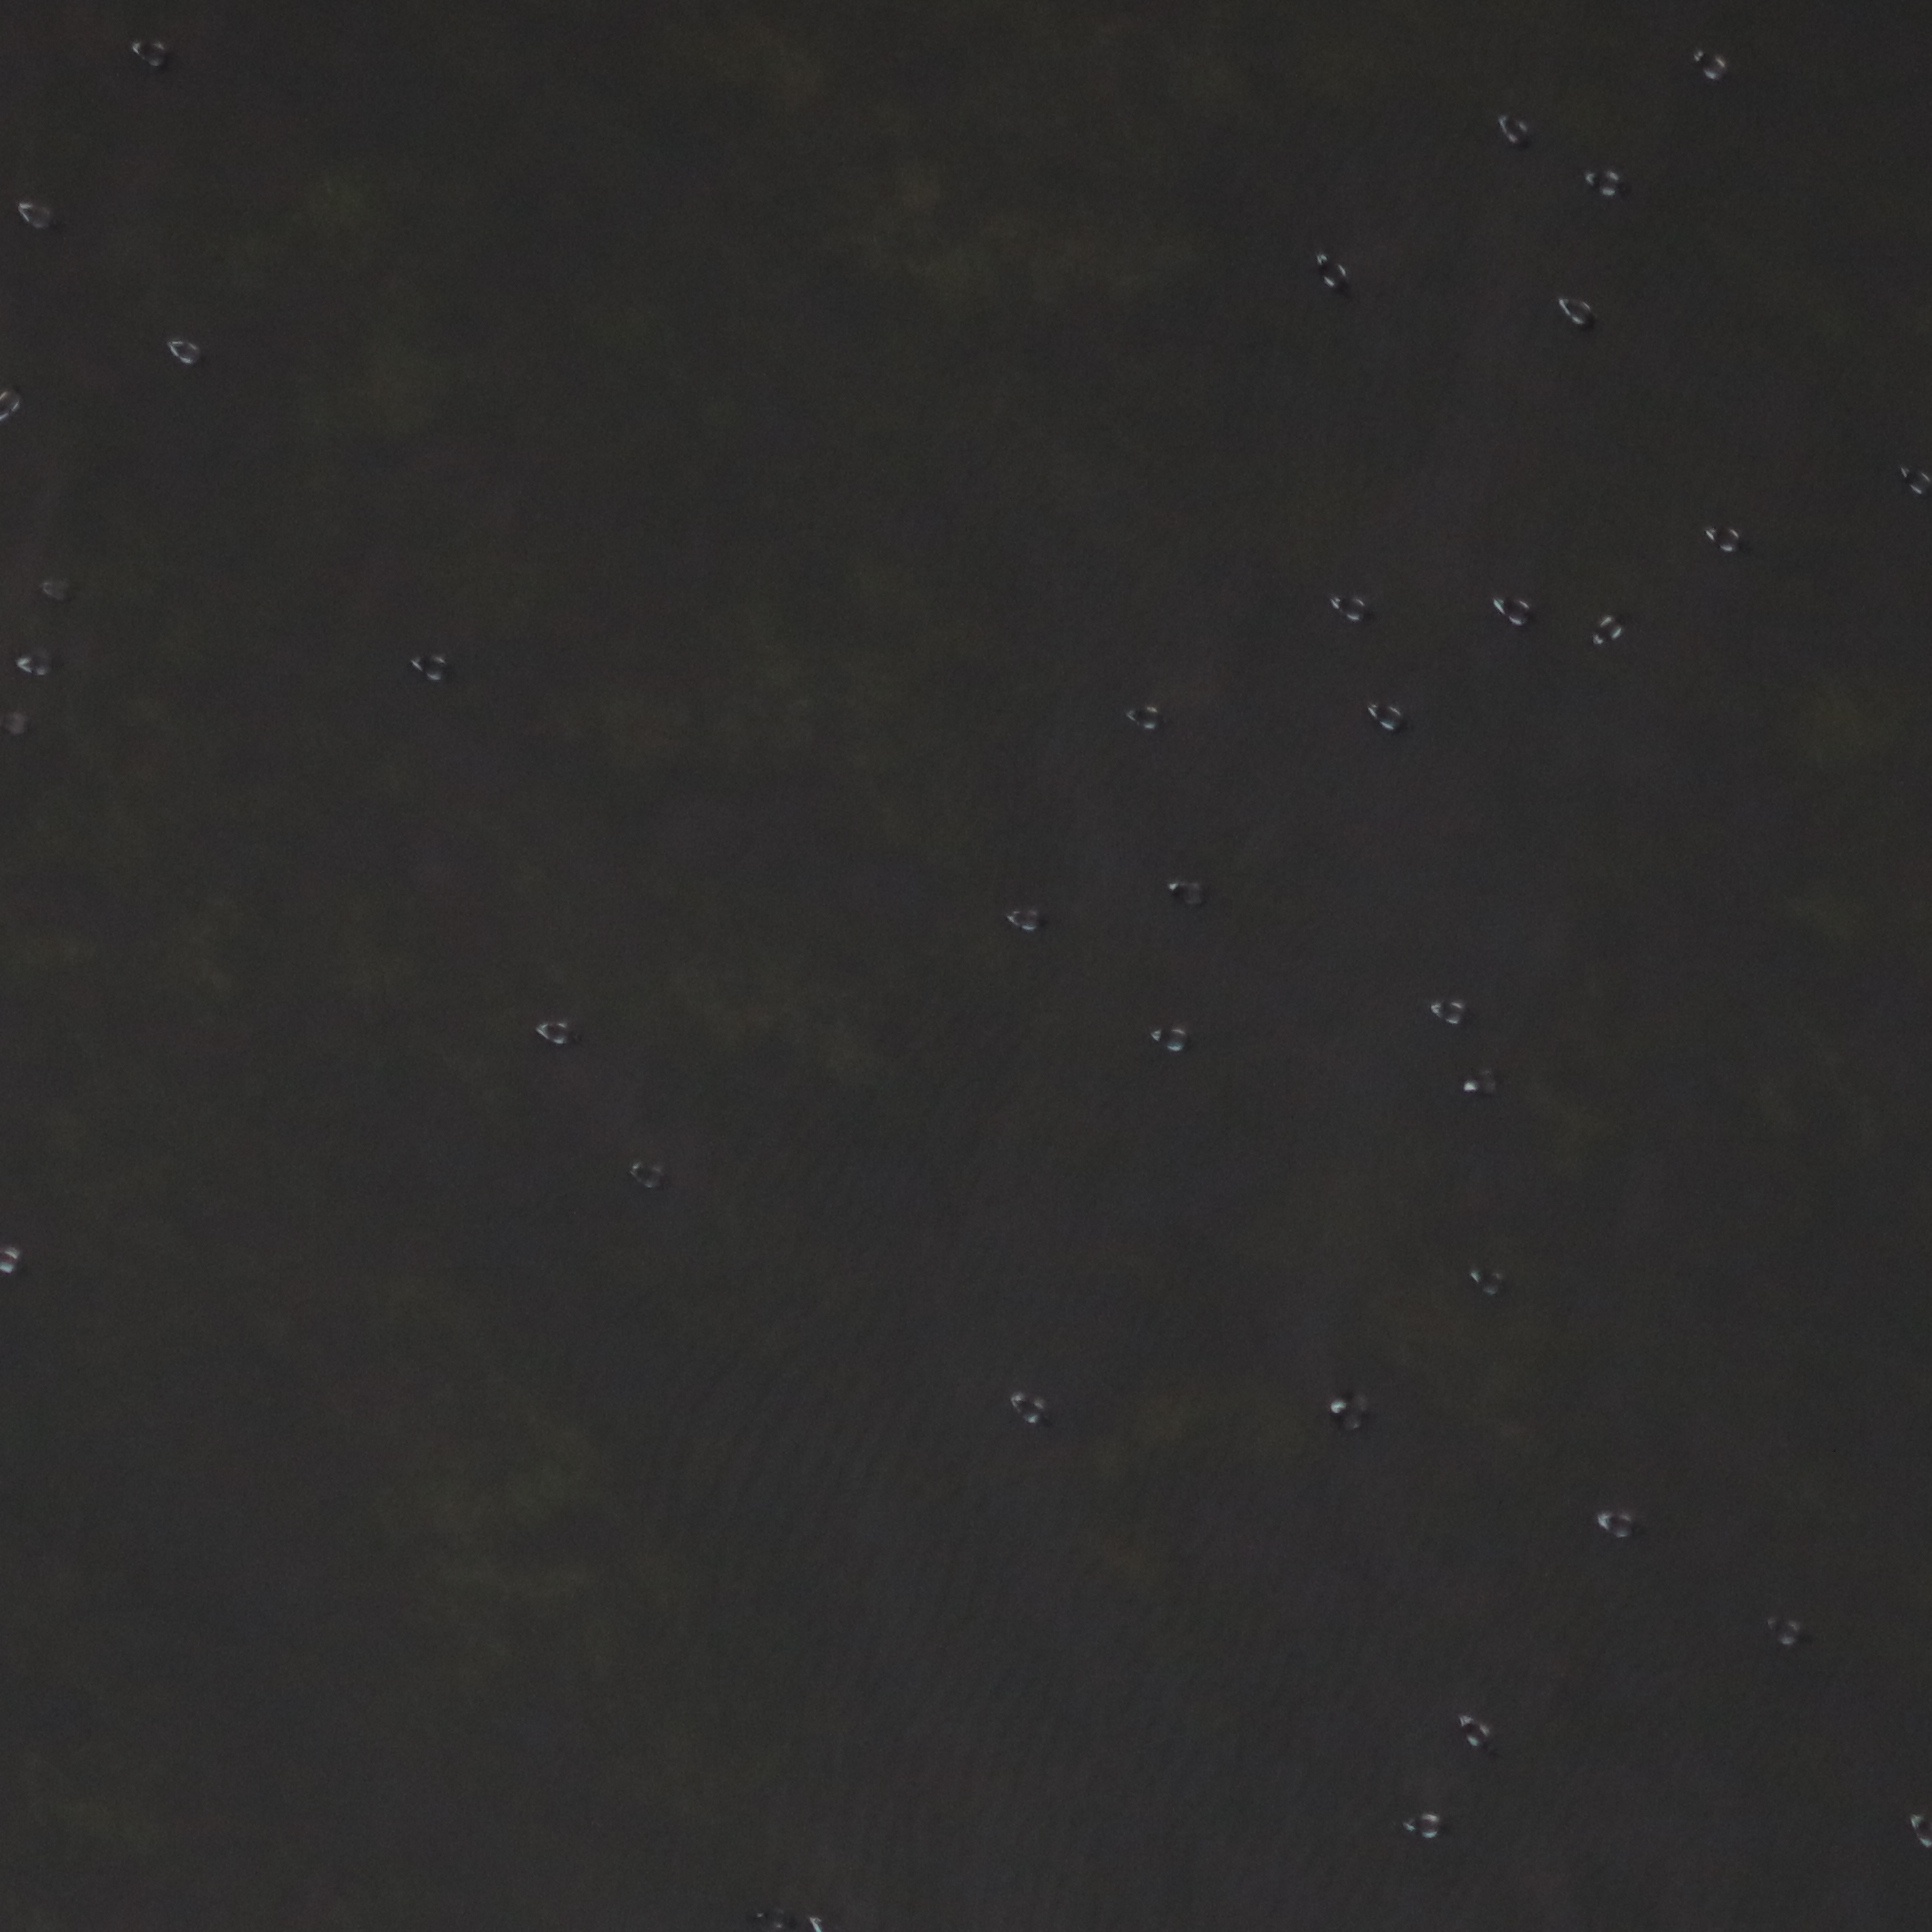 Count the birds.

37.